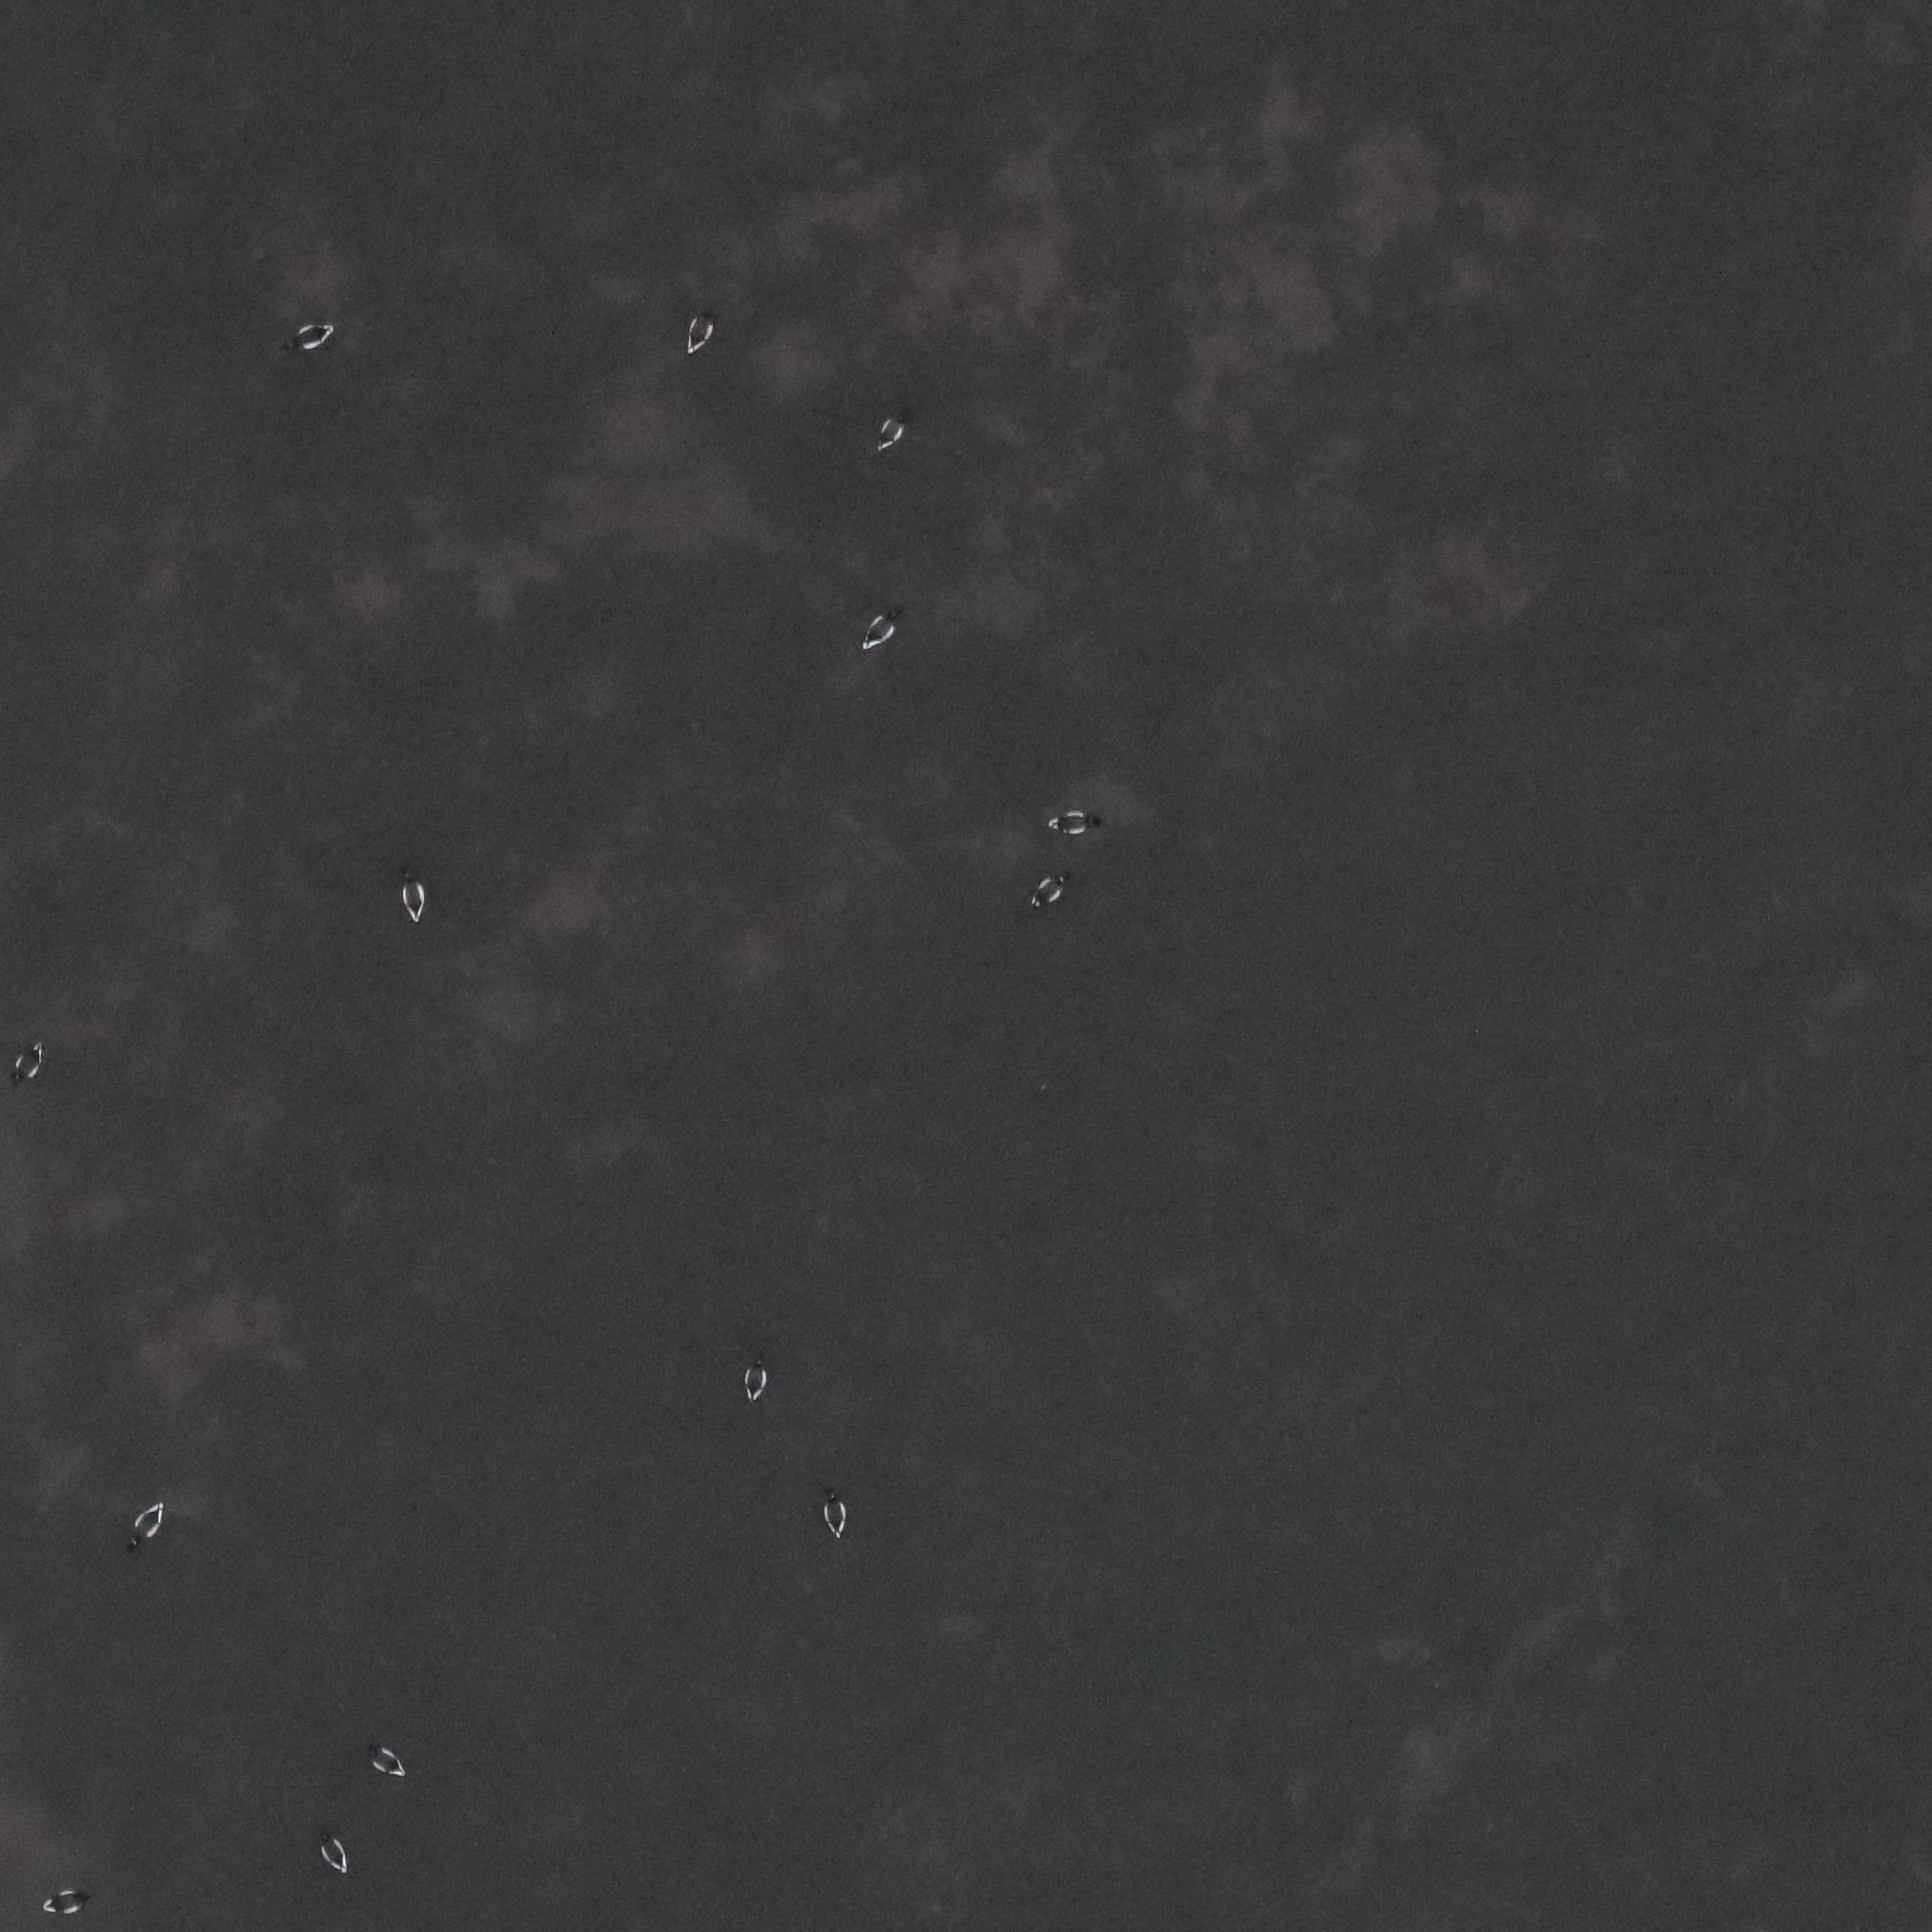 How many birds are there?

14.